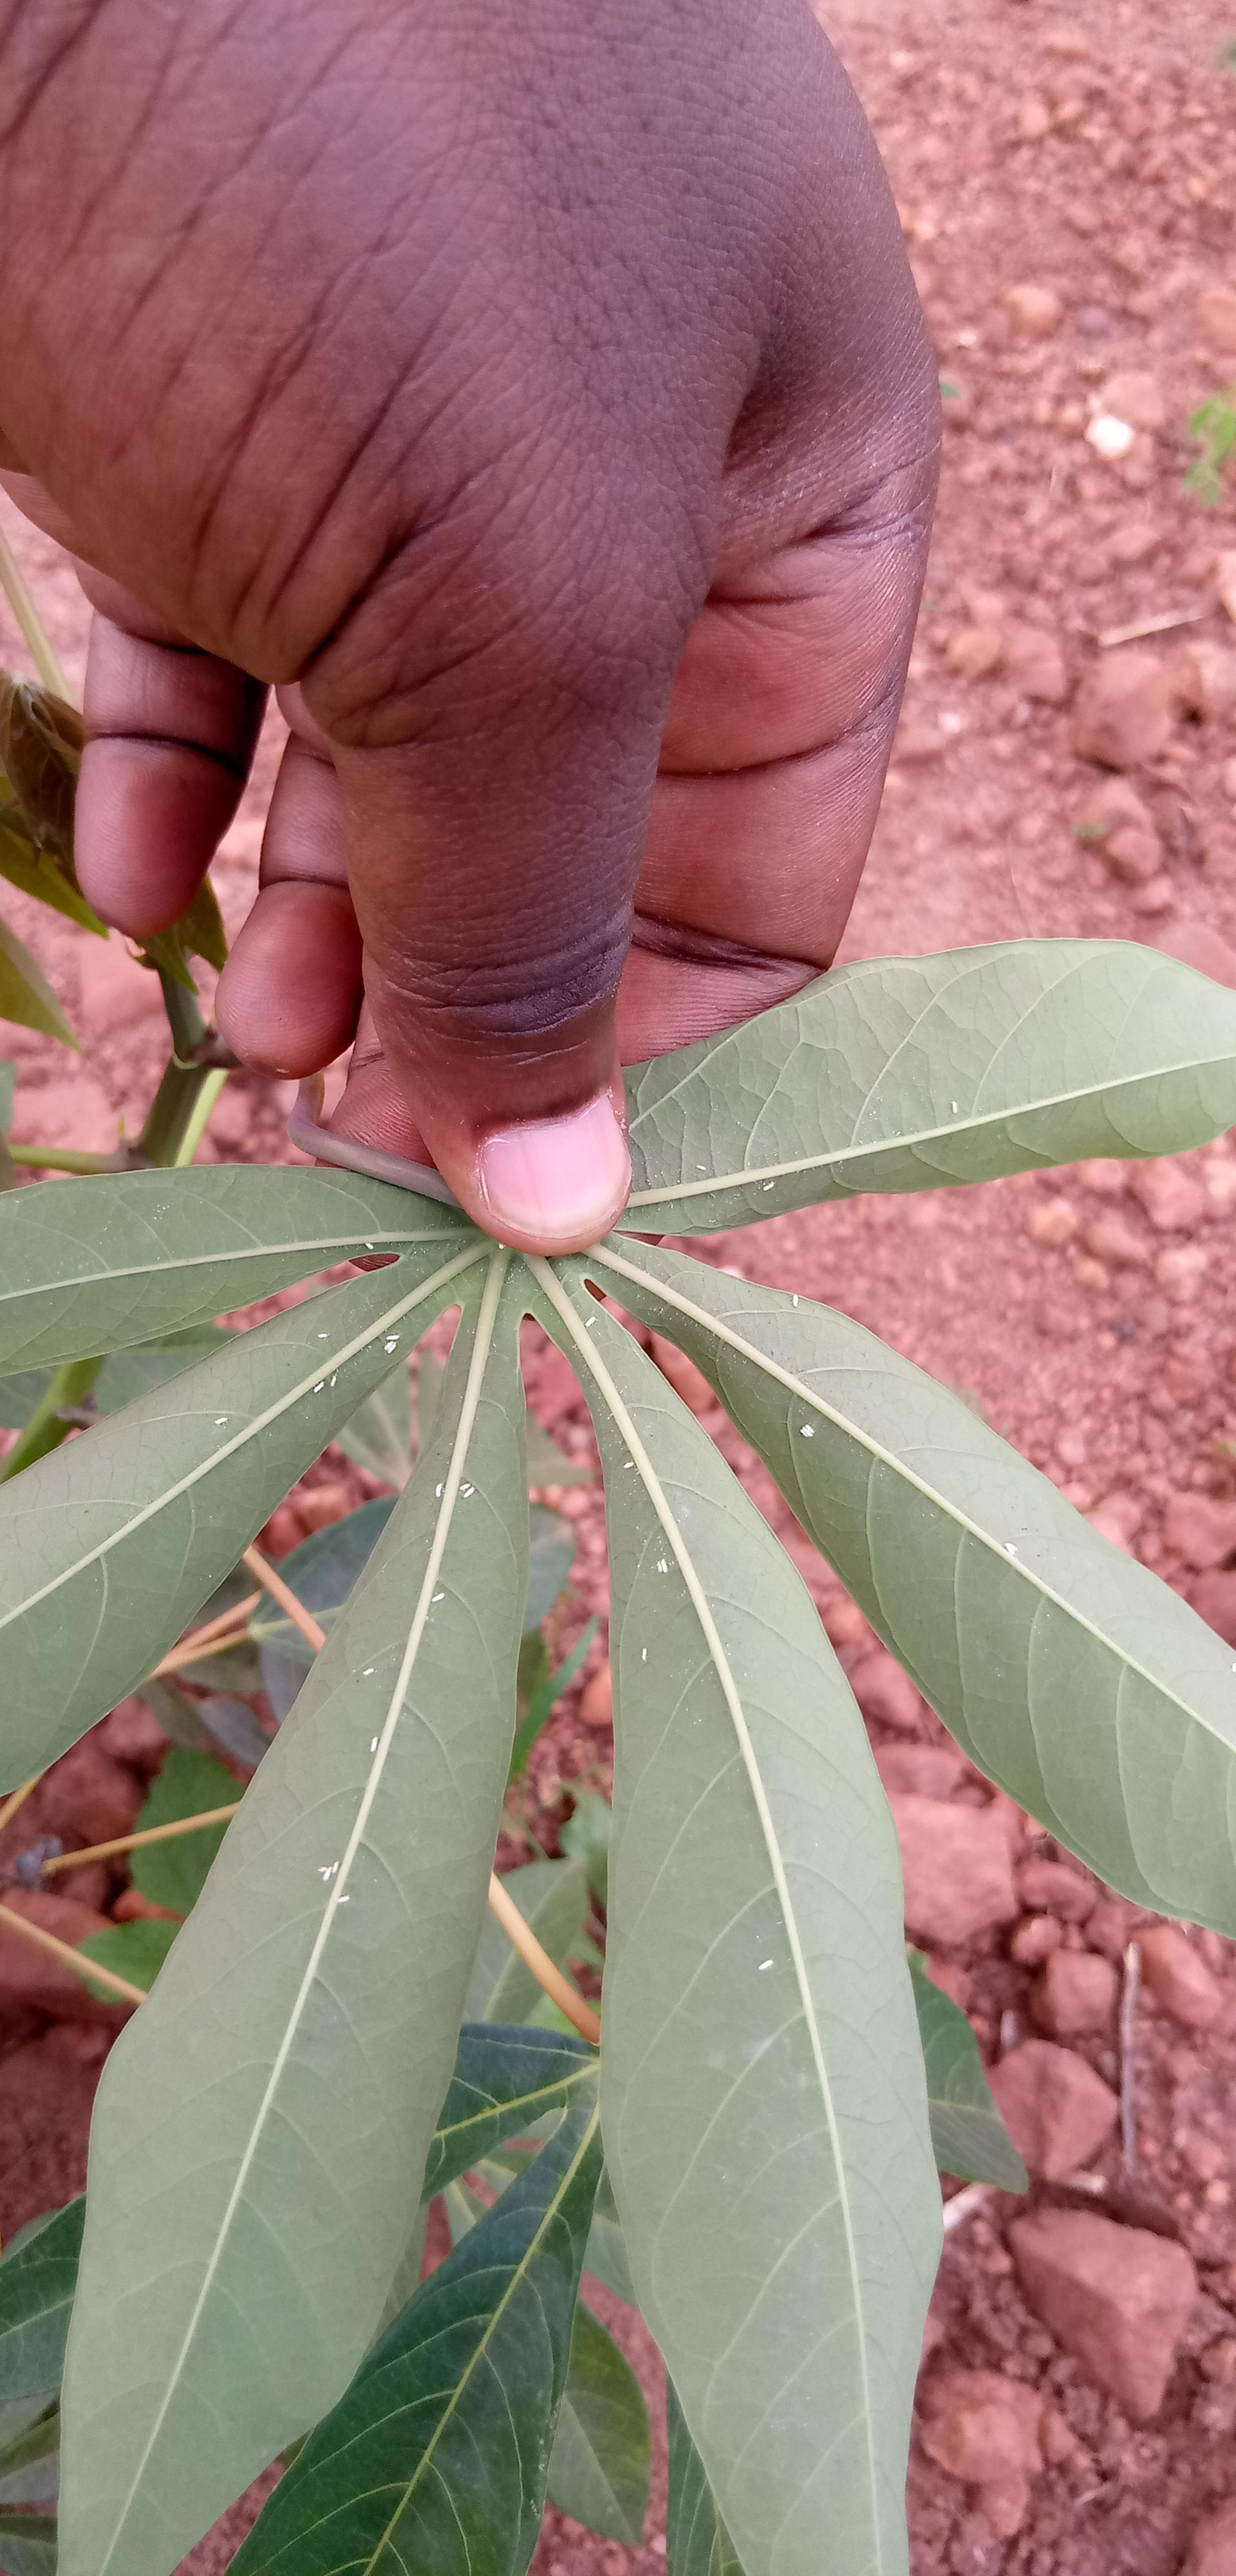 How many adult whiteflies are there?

32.